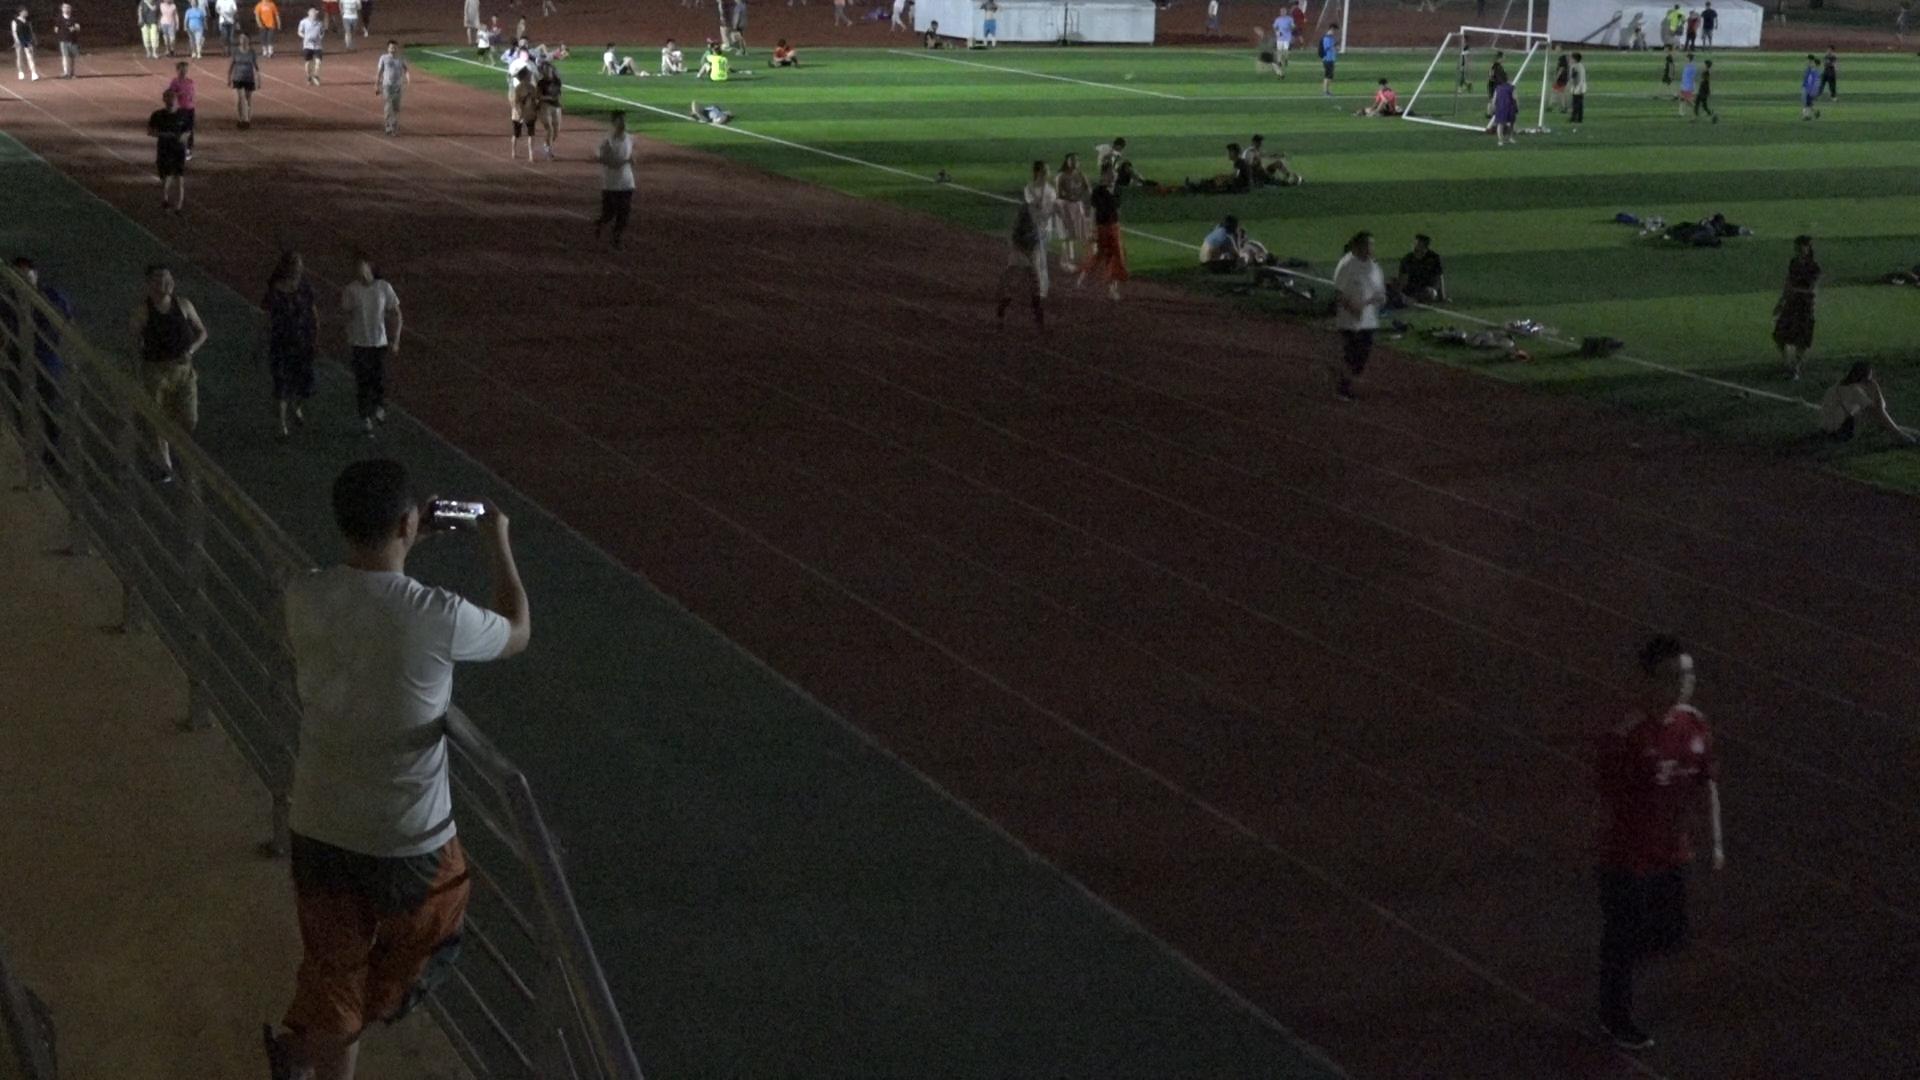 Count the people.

64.